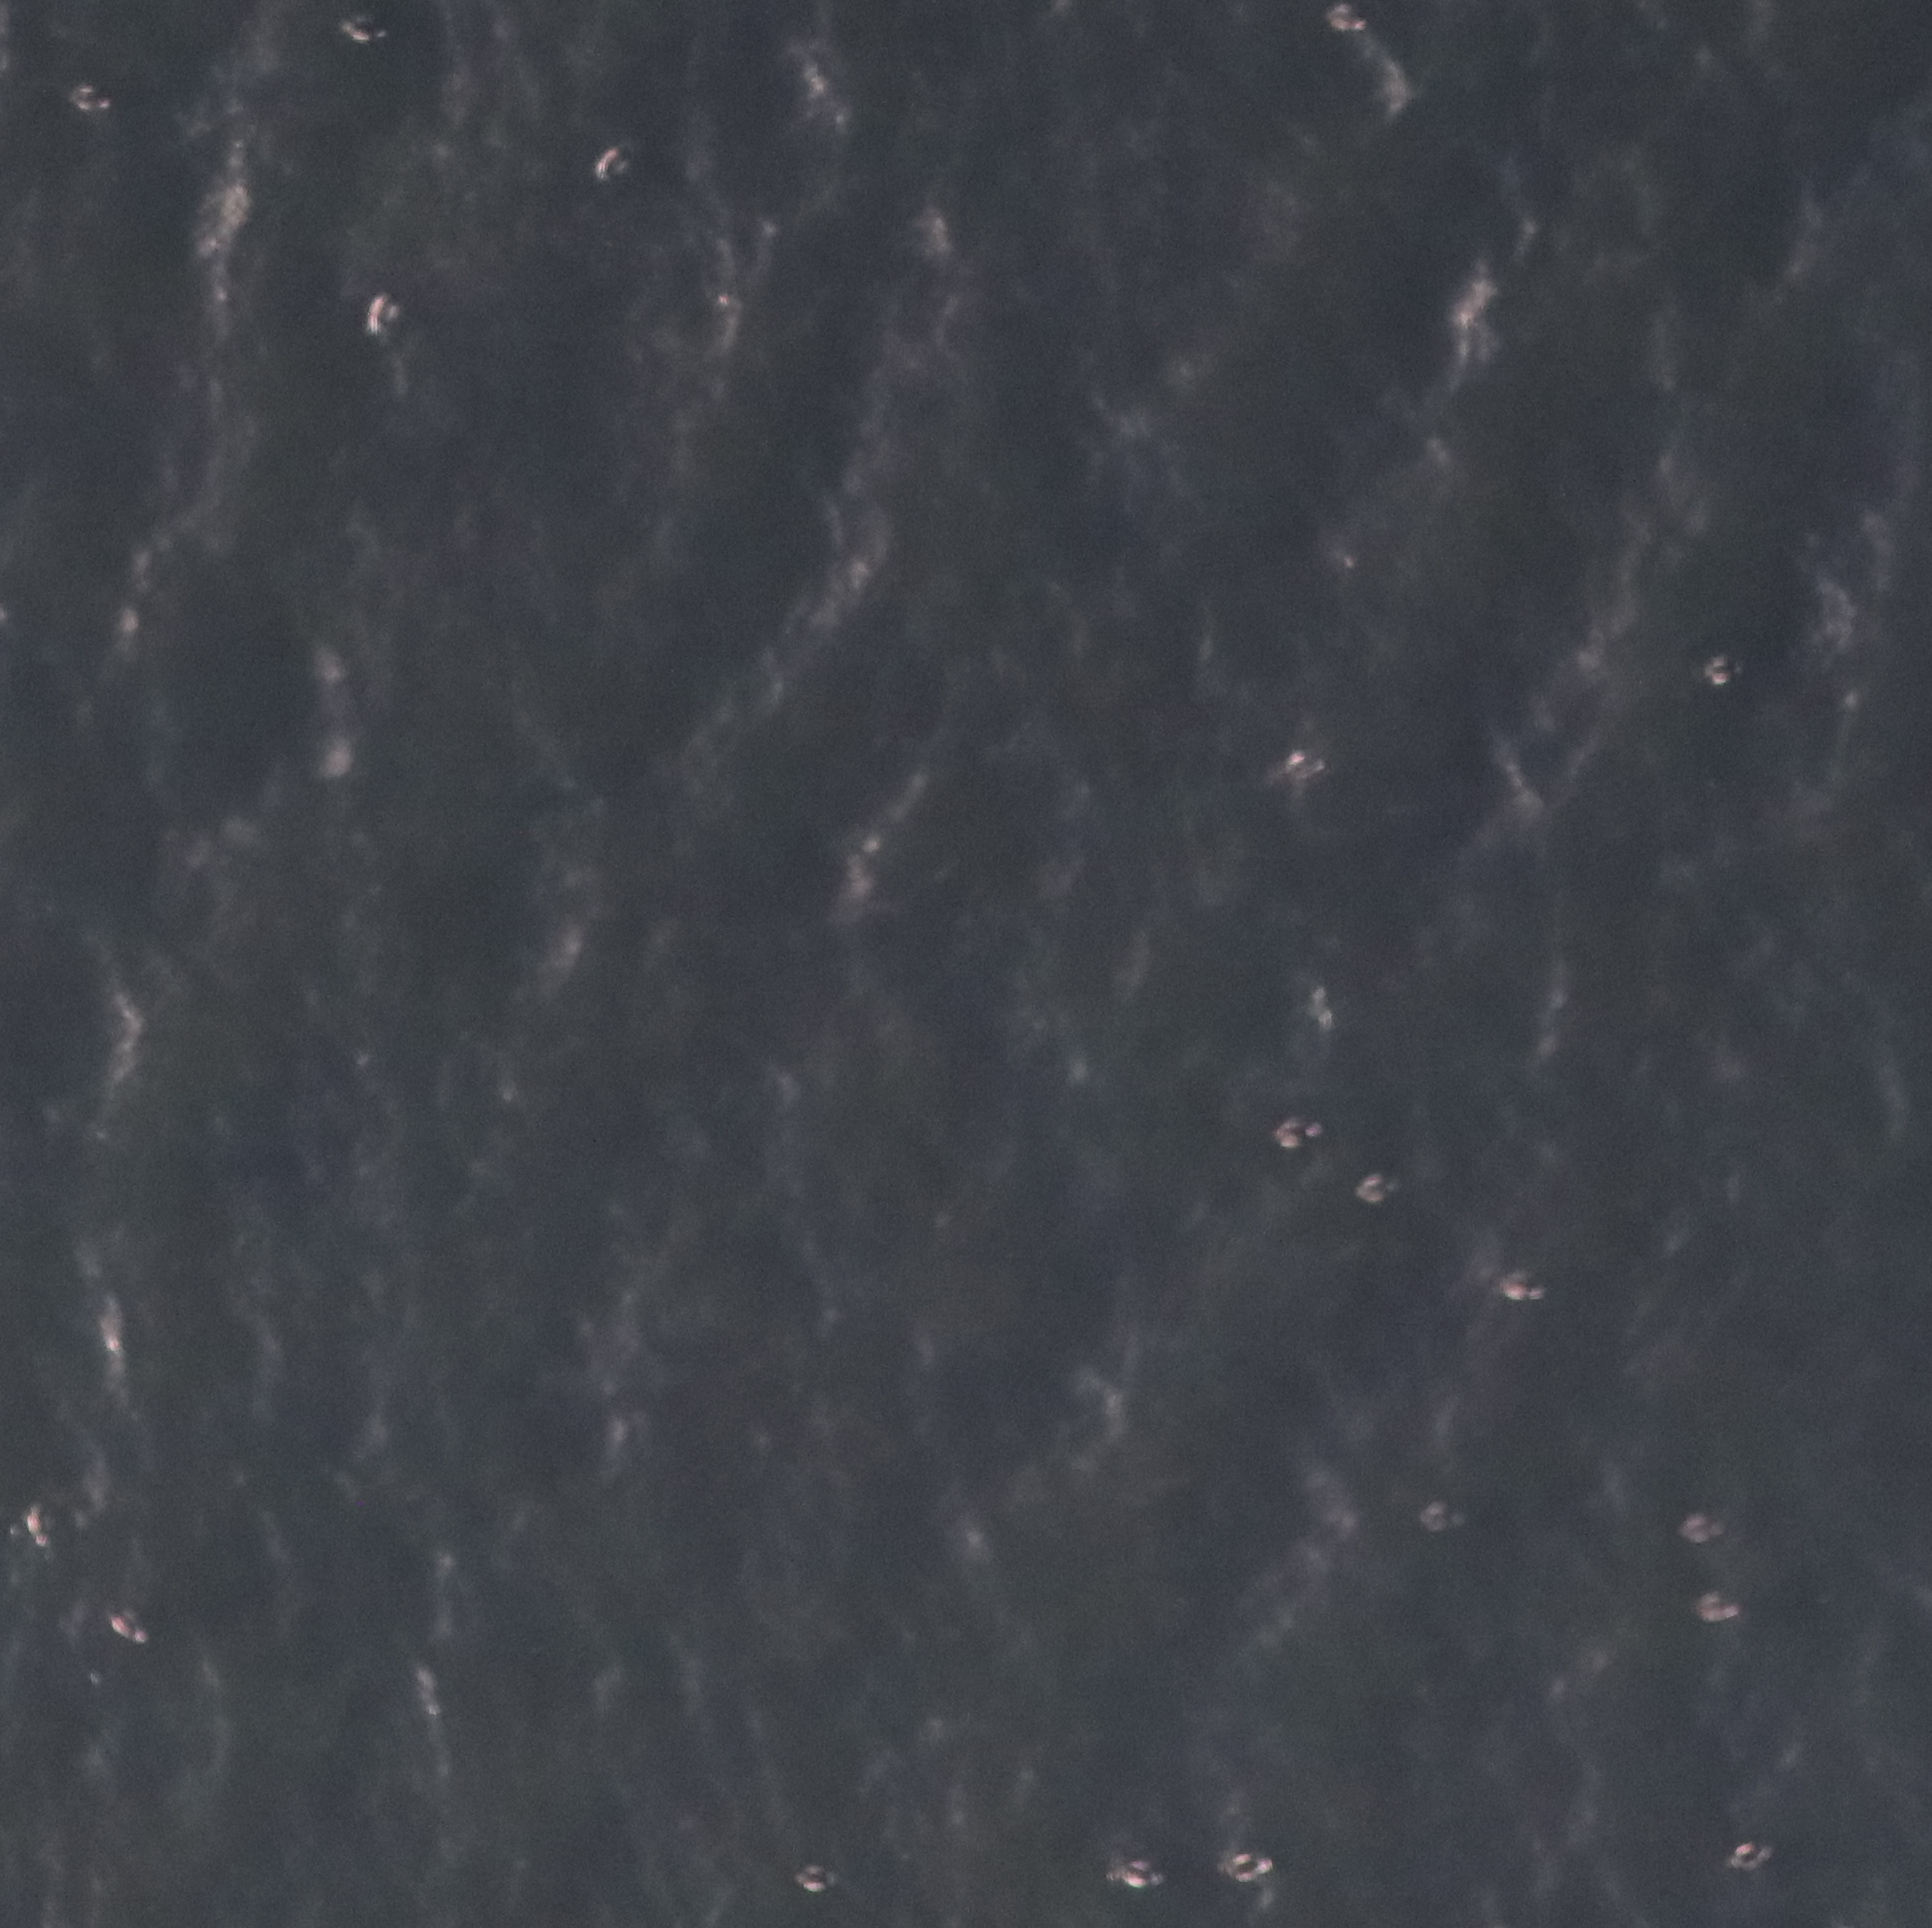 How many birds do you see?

19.